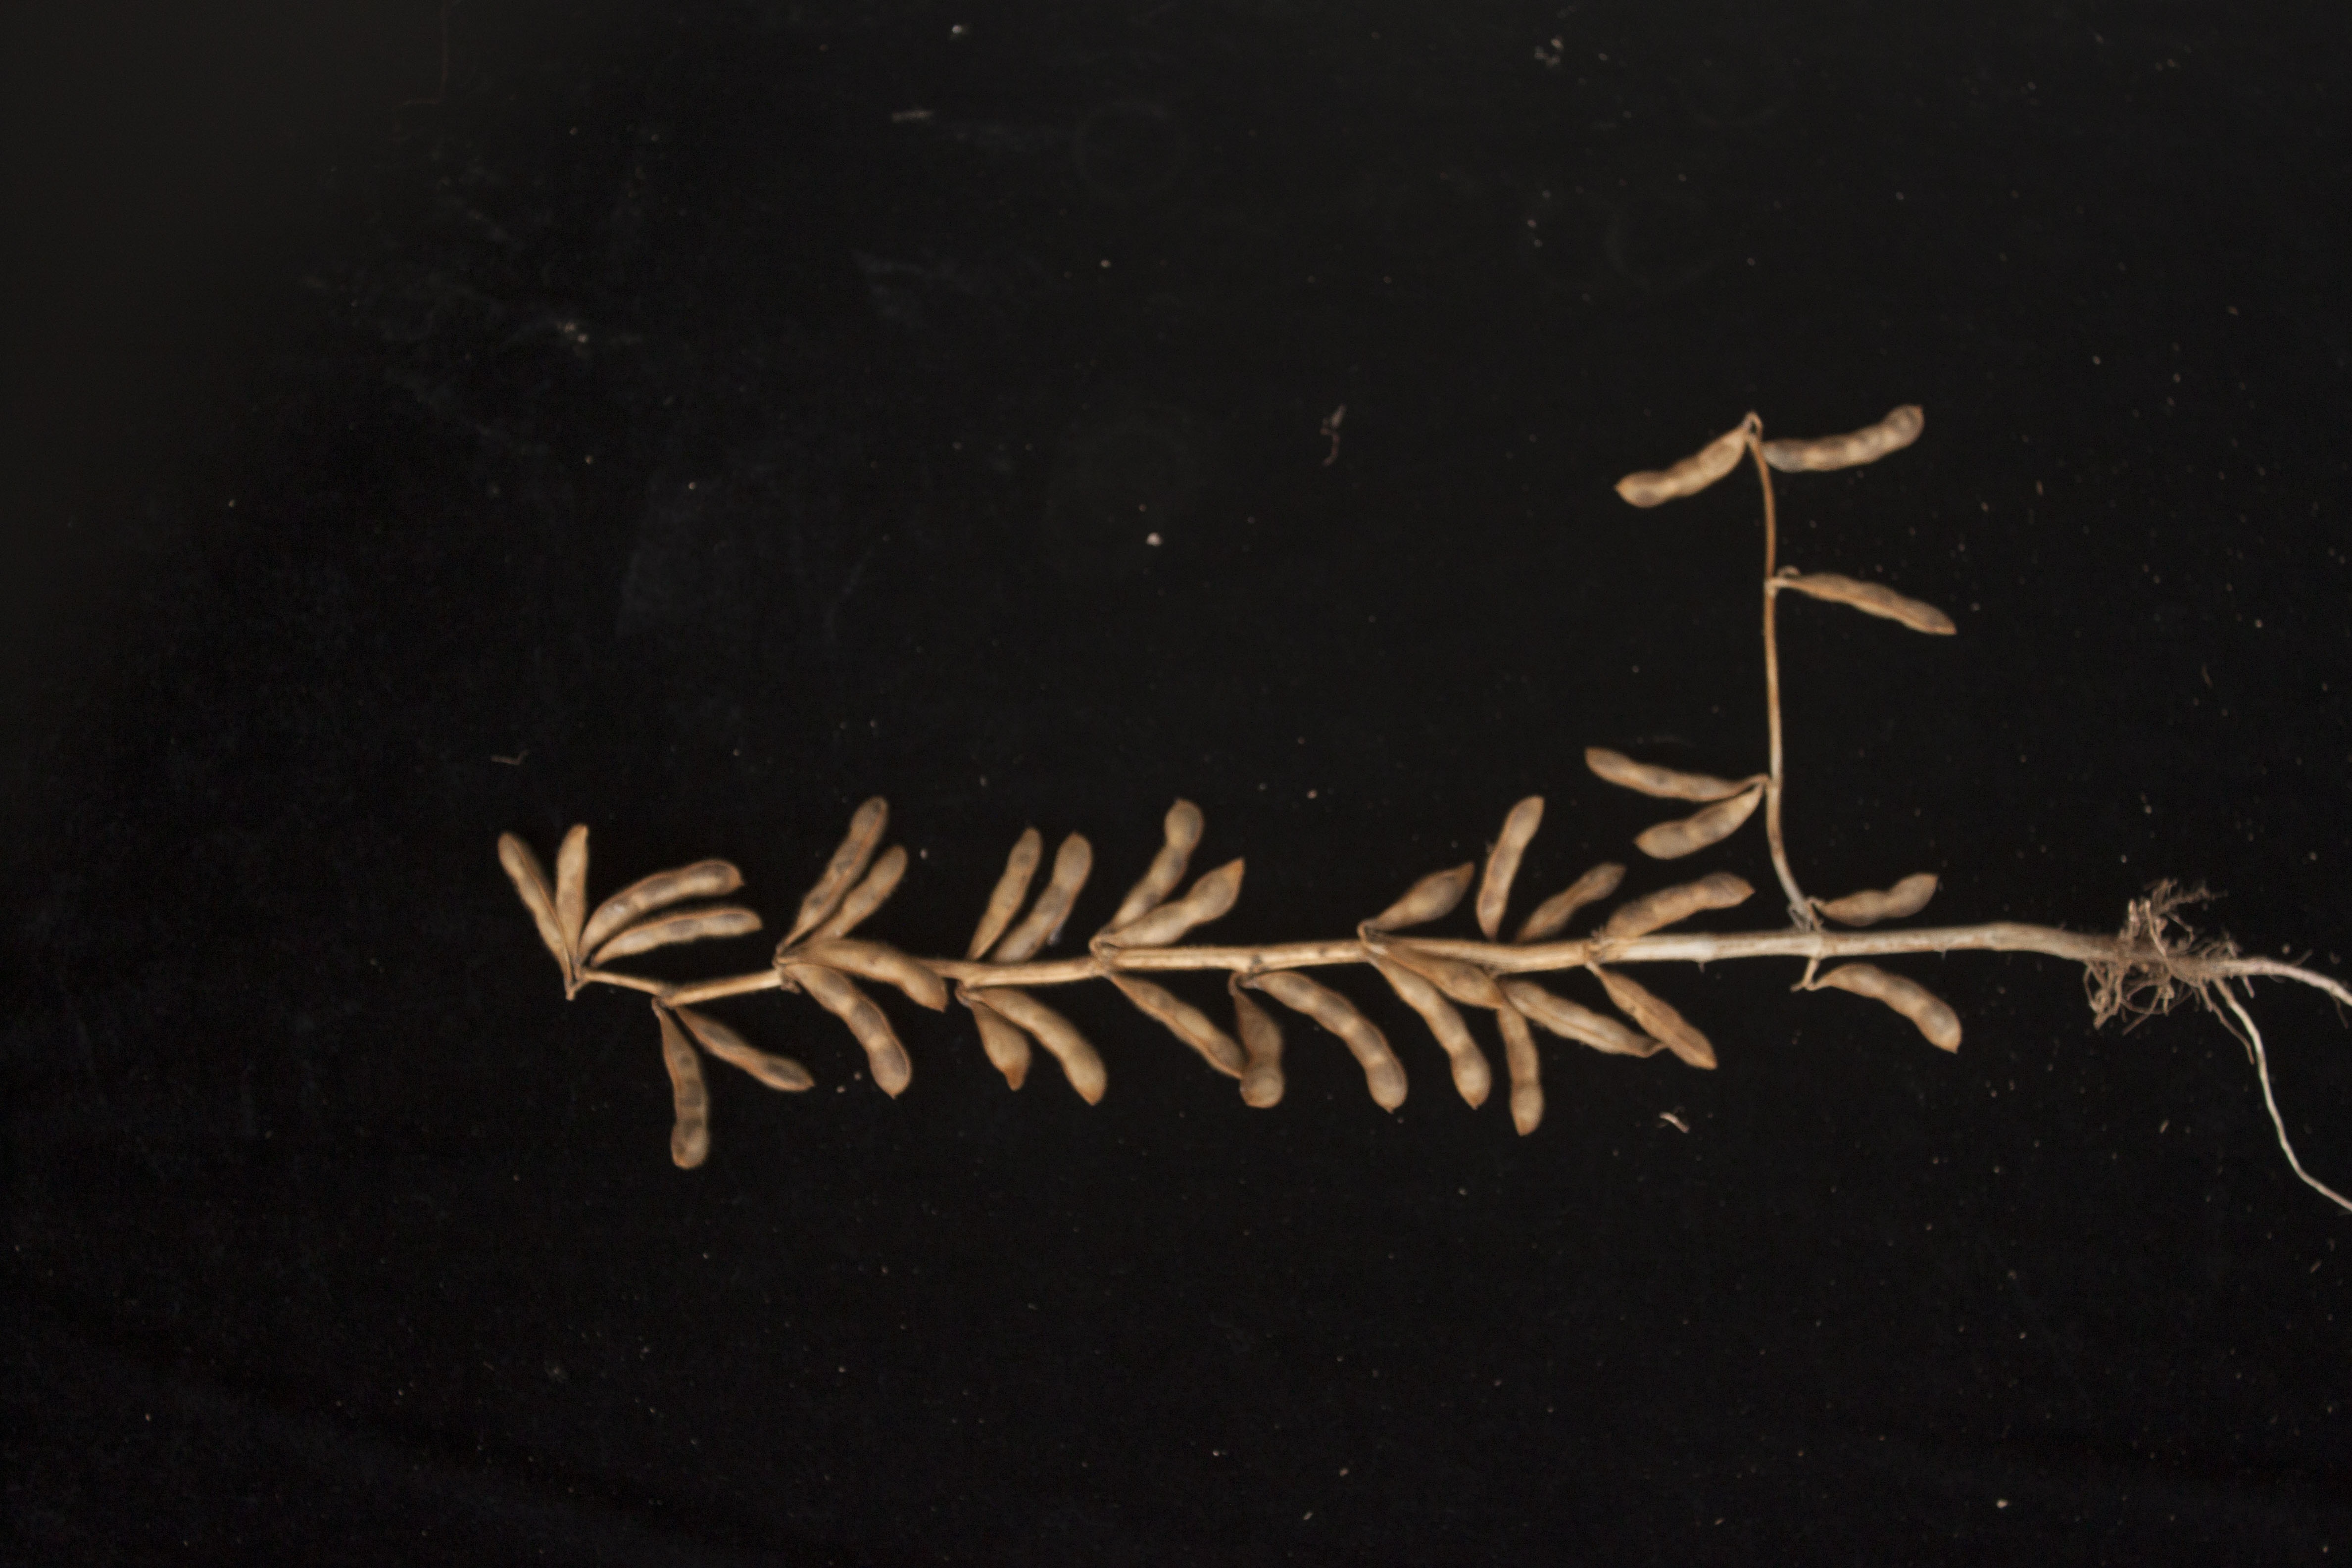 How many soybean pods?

35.